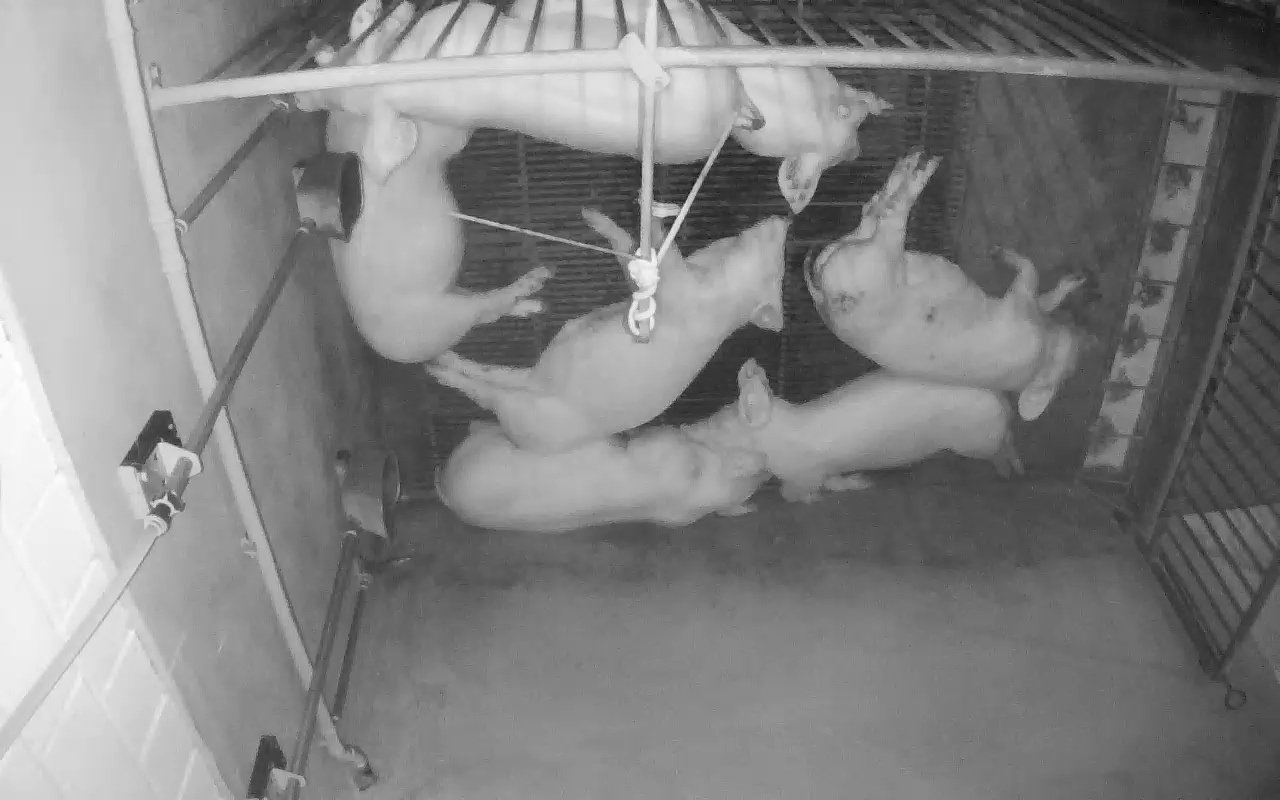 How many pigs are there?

7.